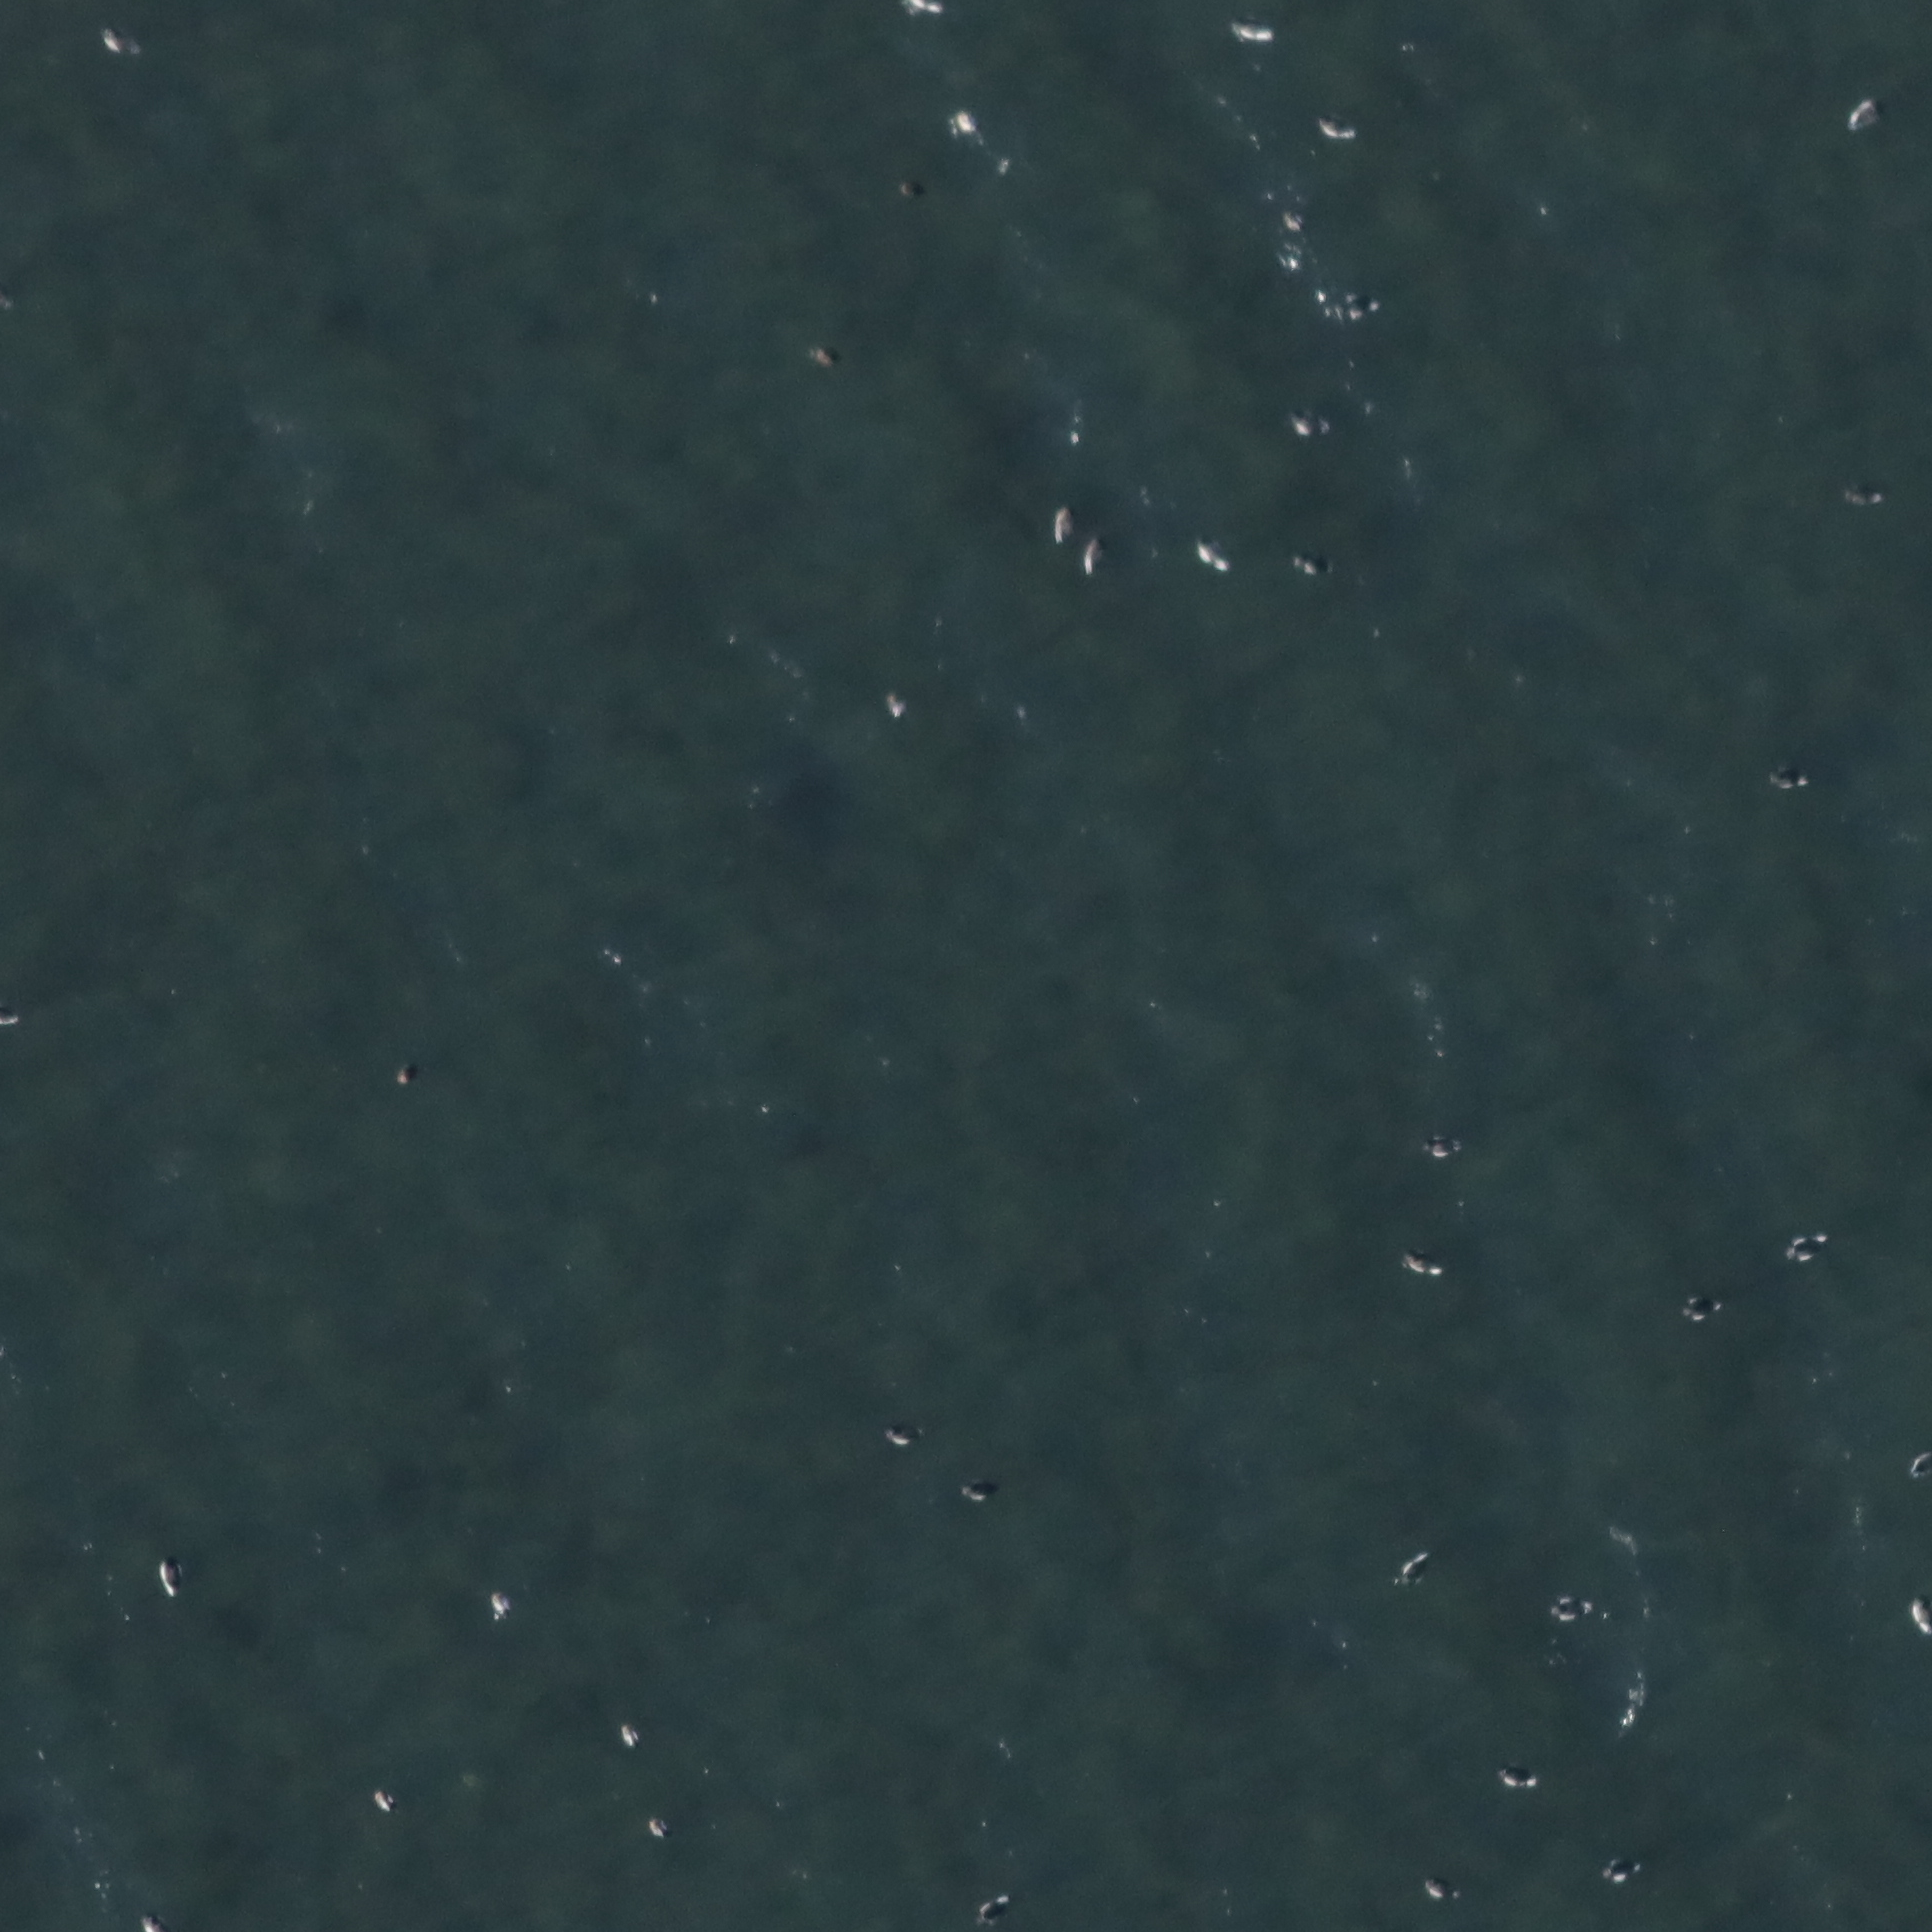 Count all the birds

39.